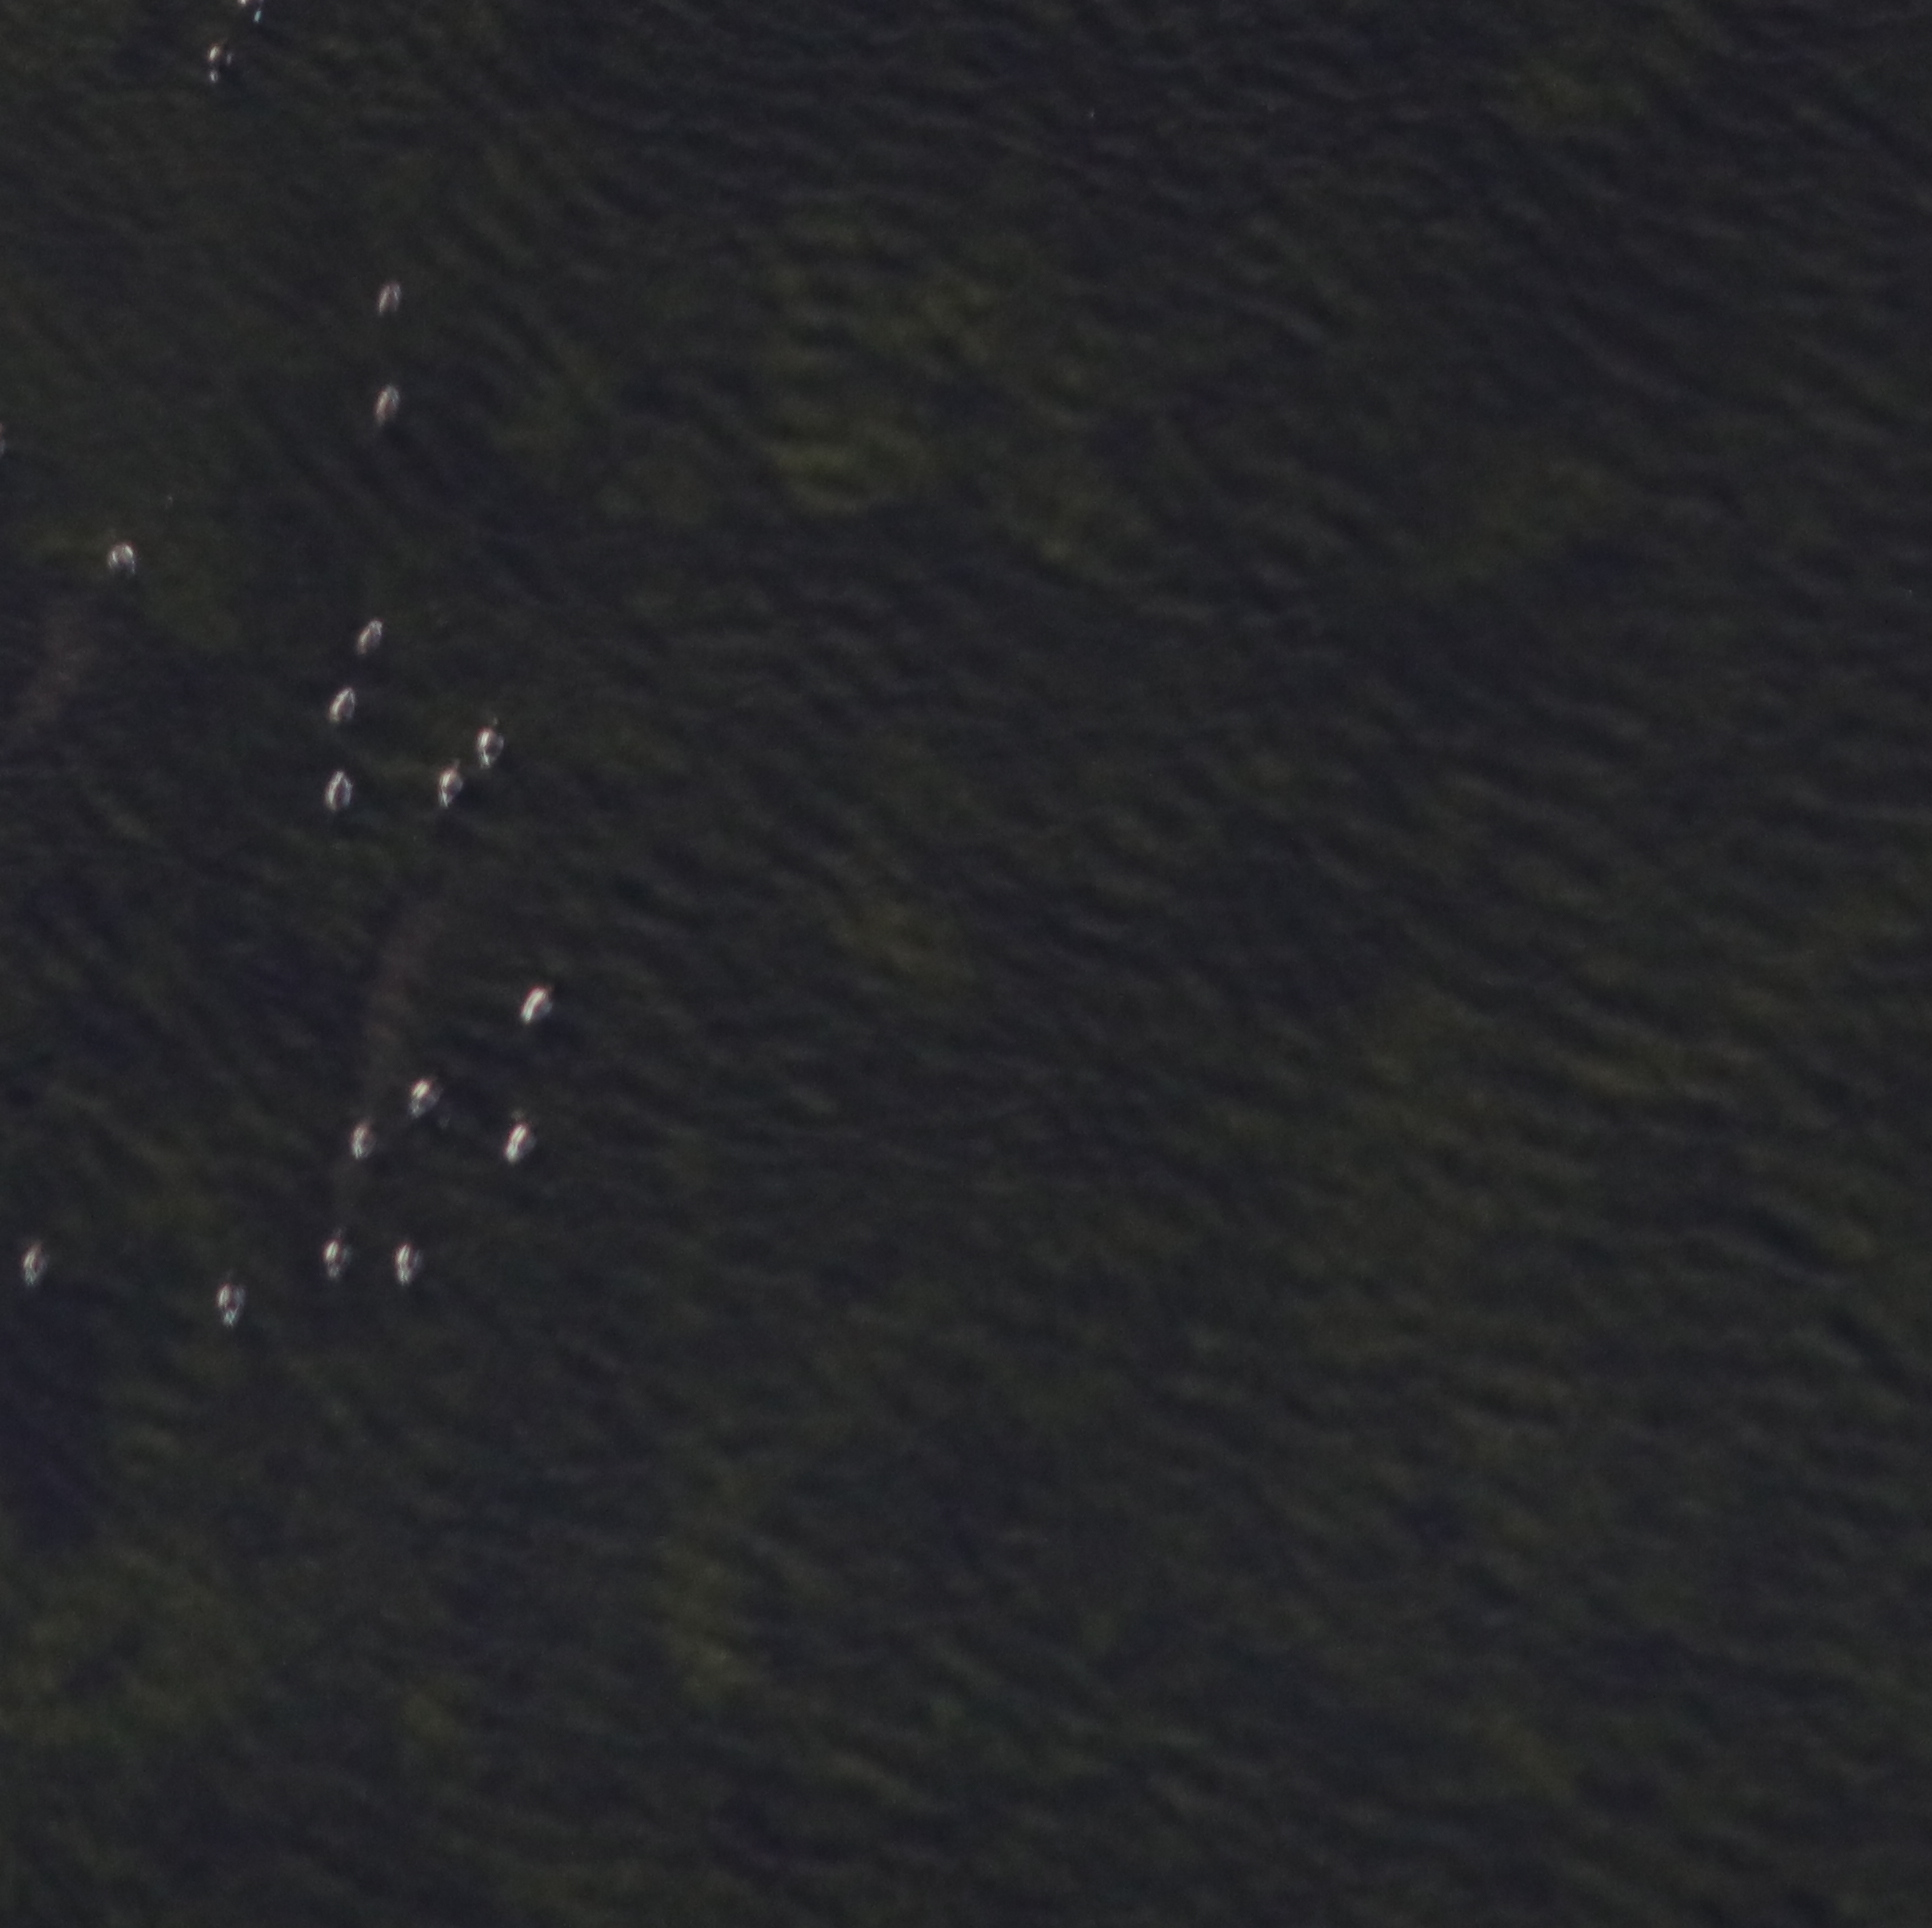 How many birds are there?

17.